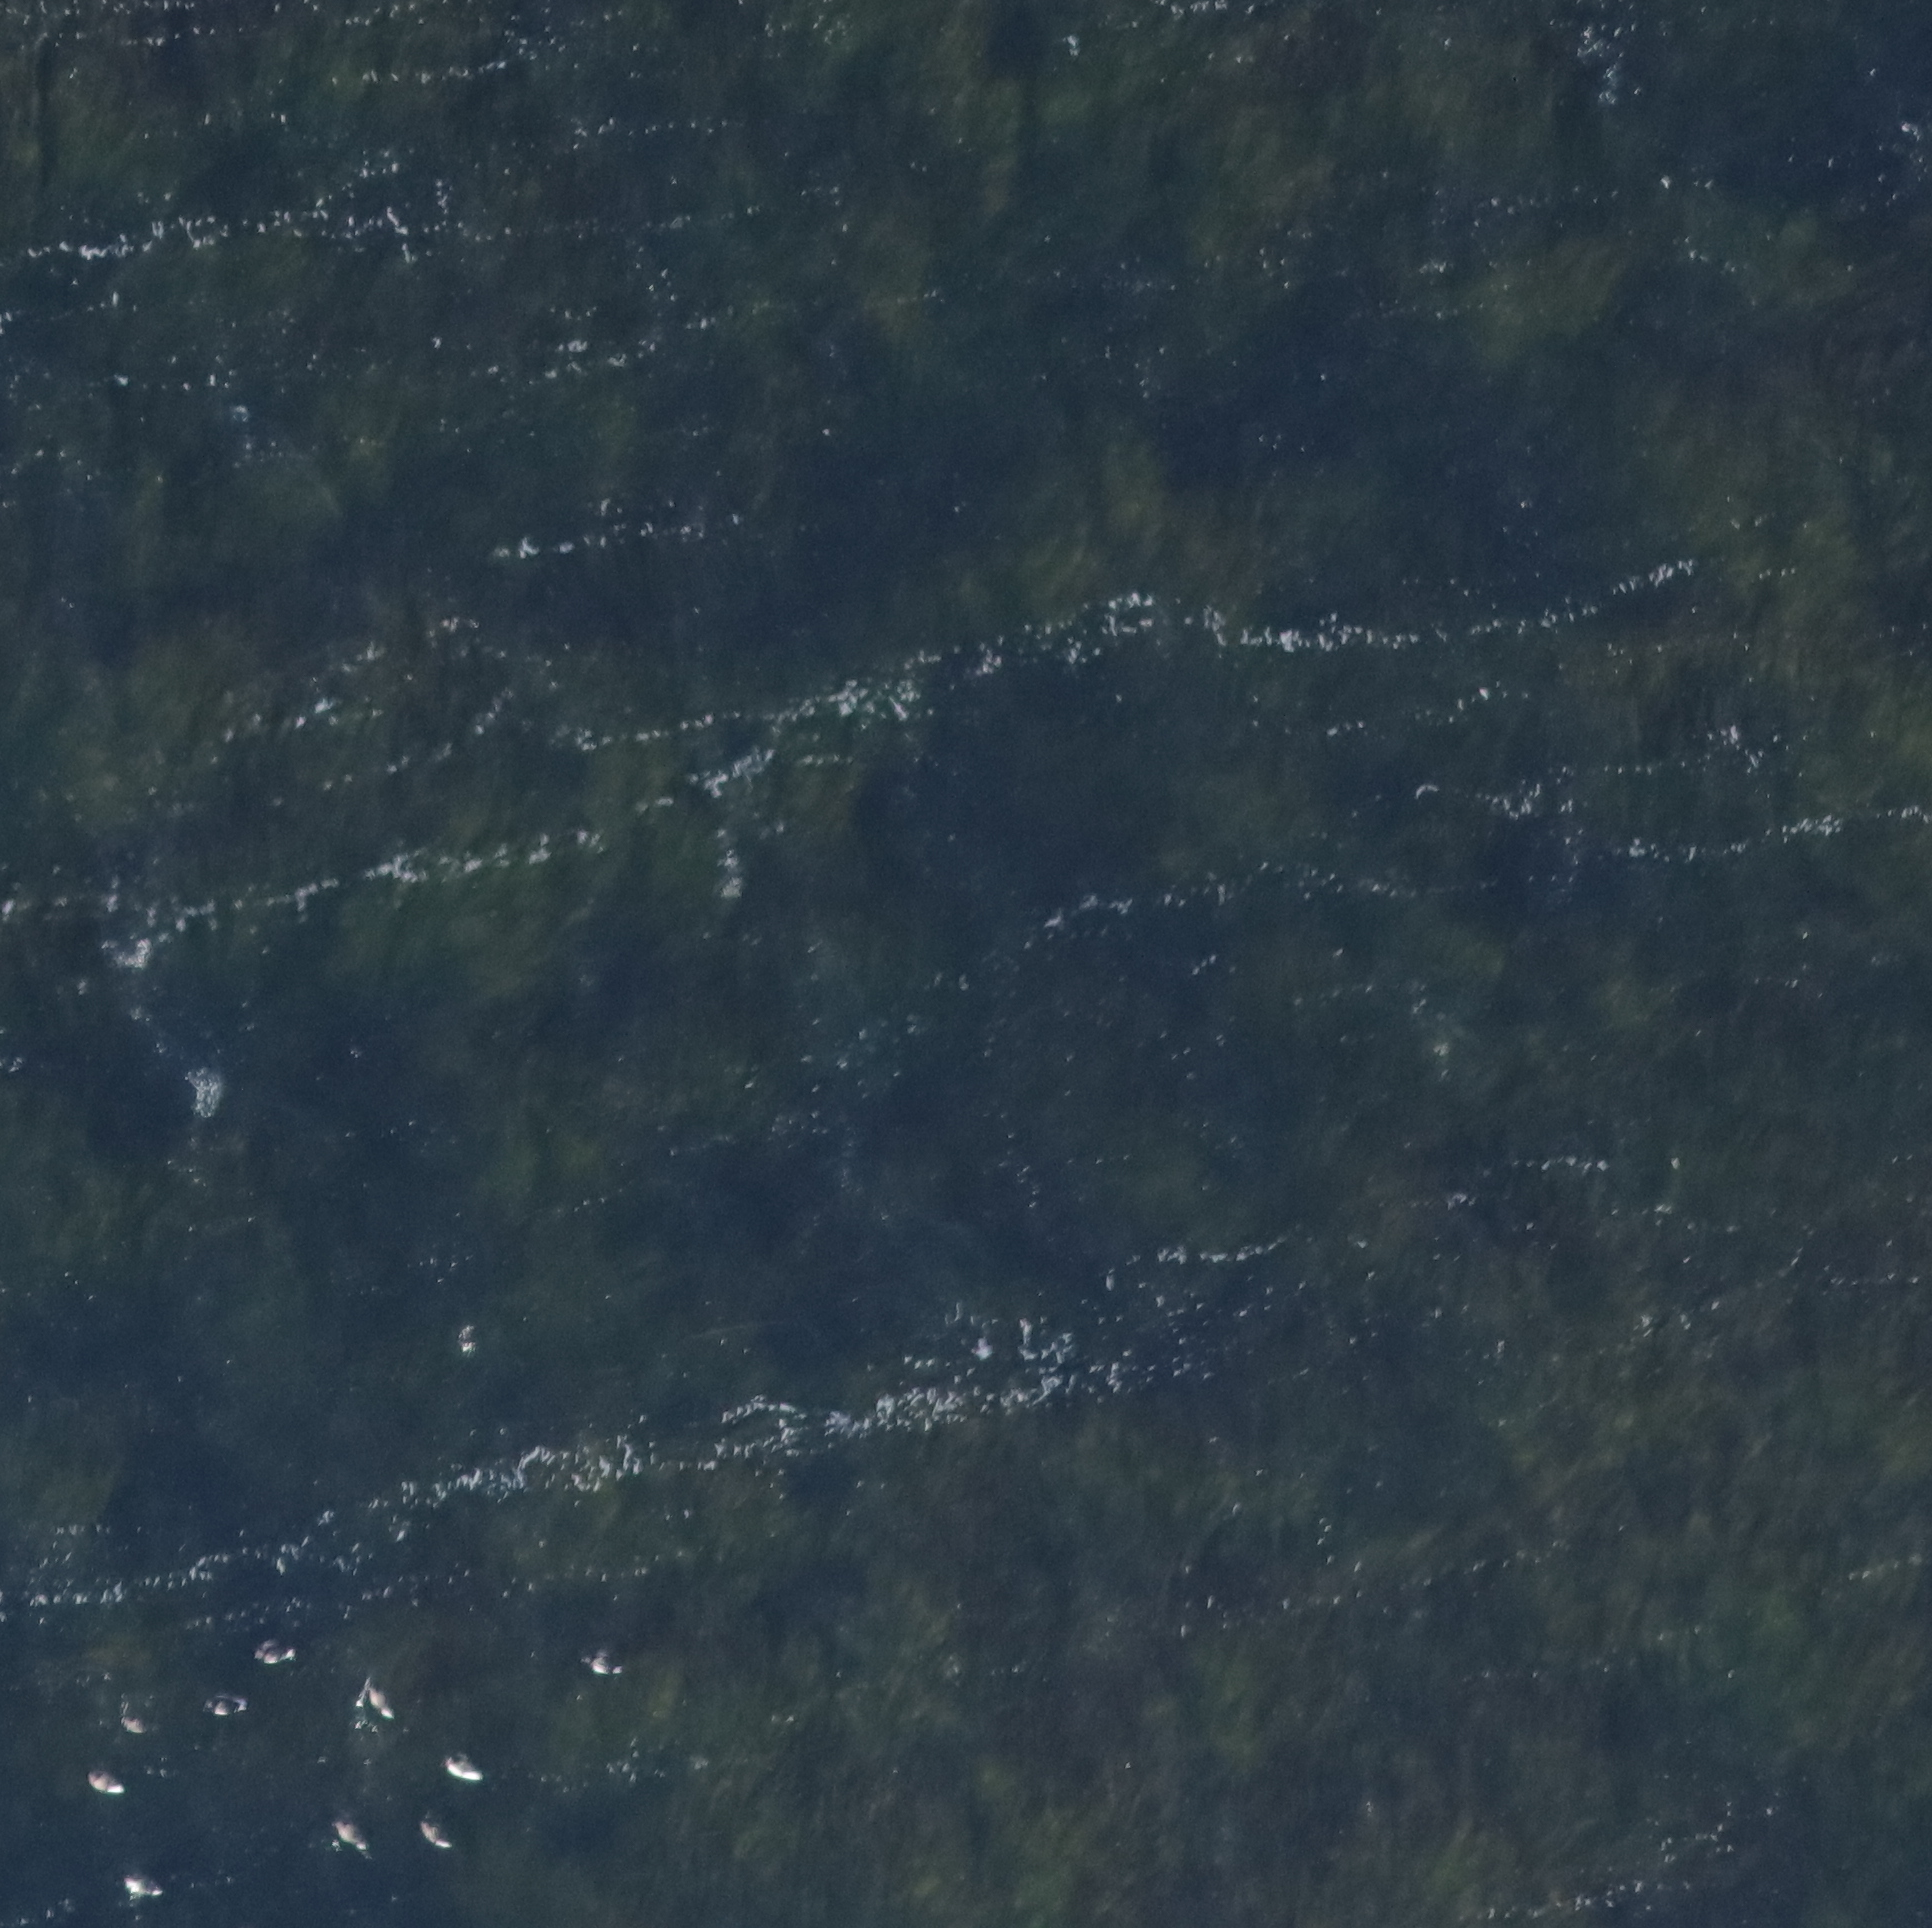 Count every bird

10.